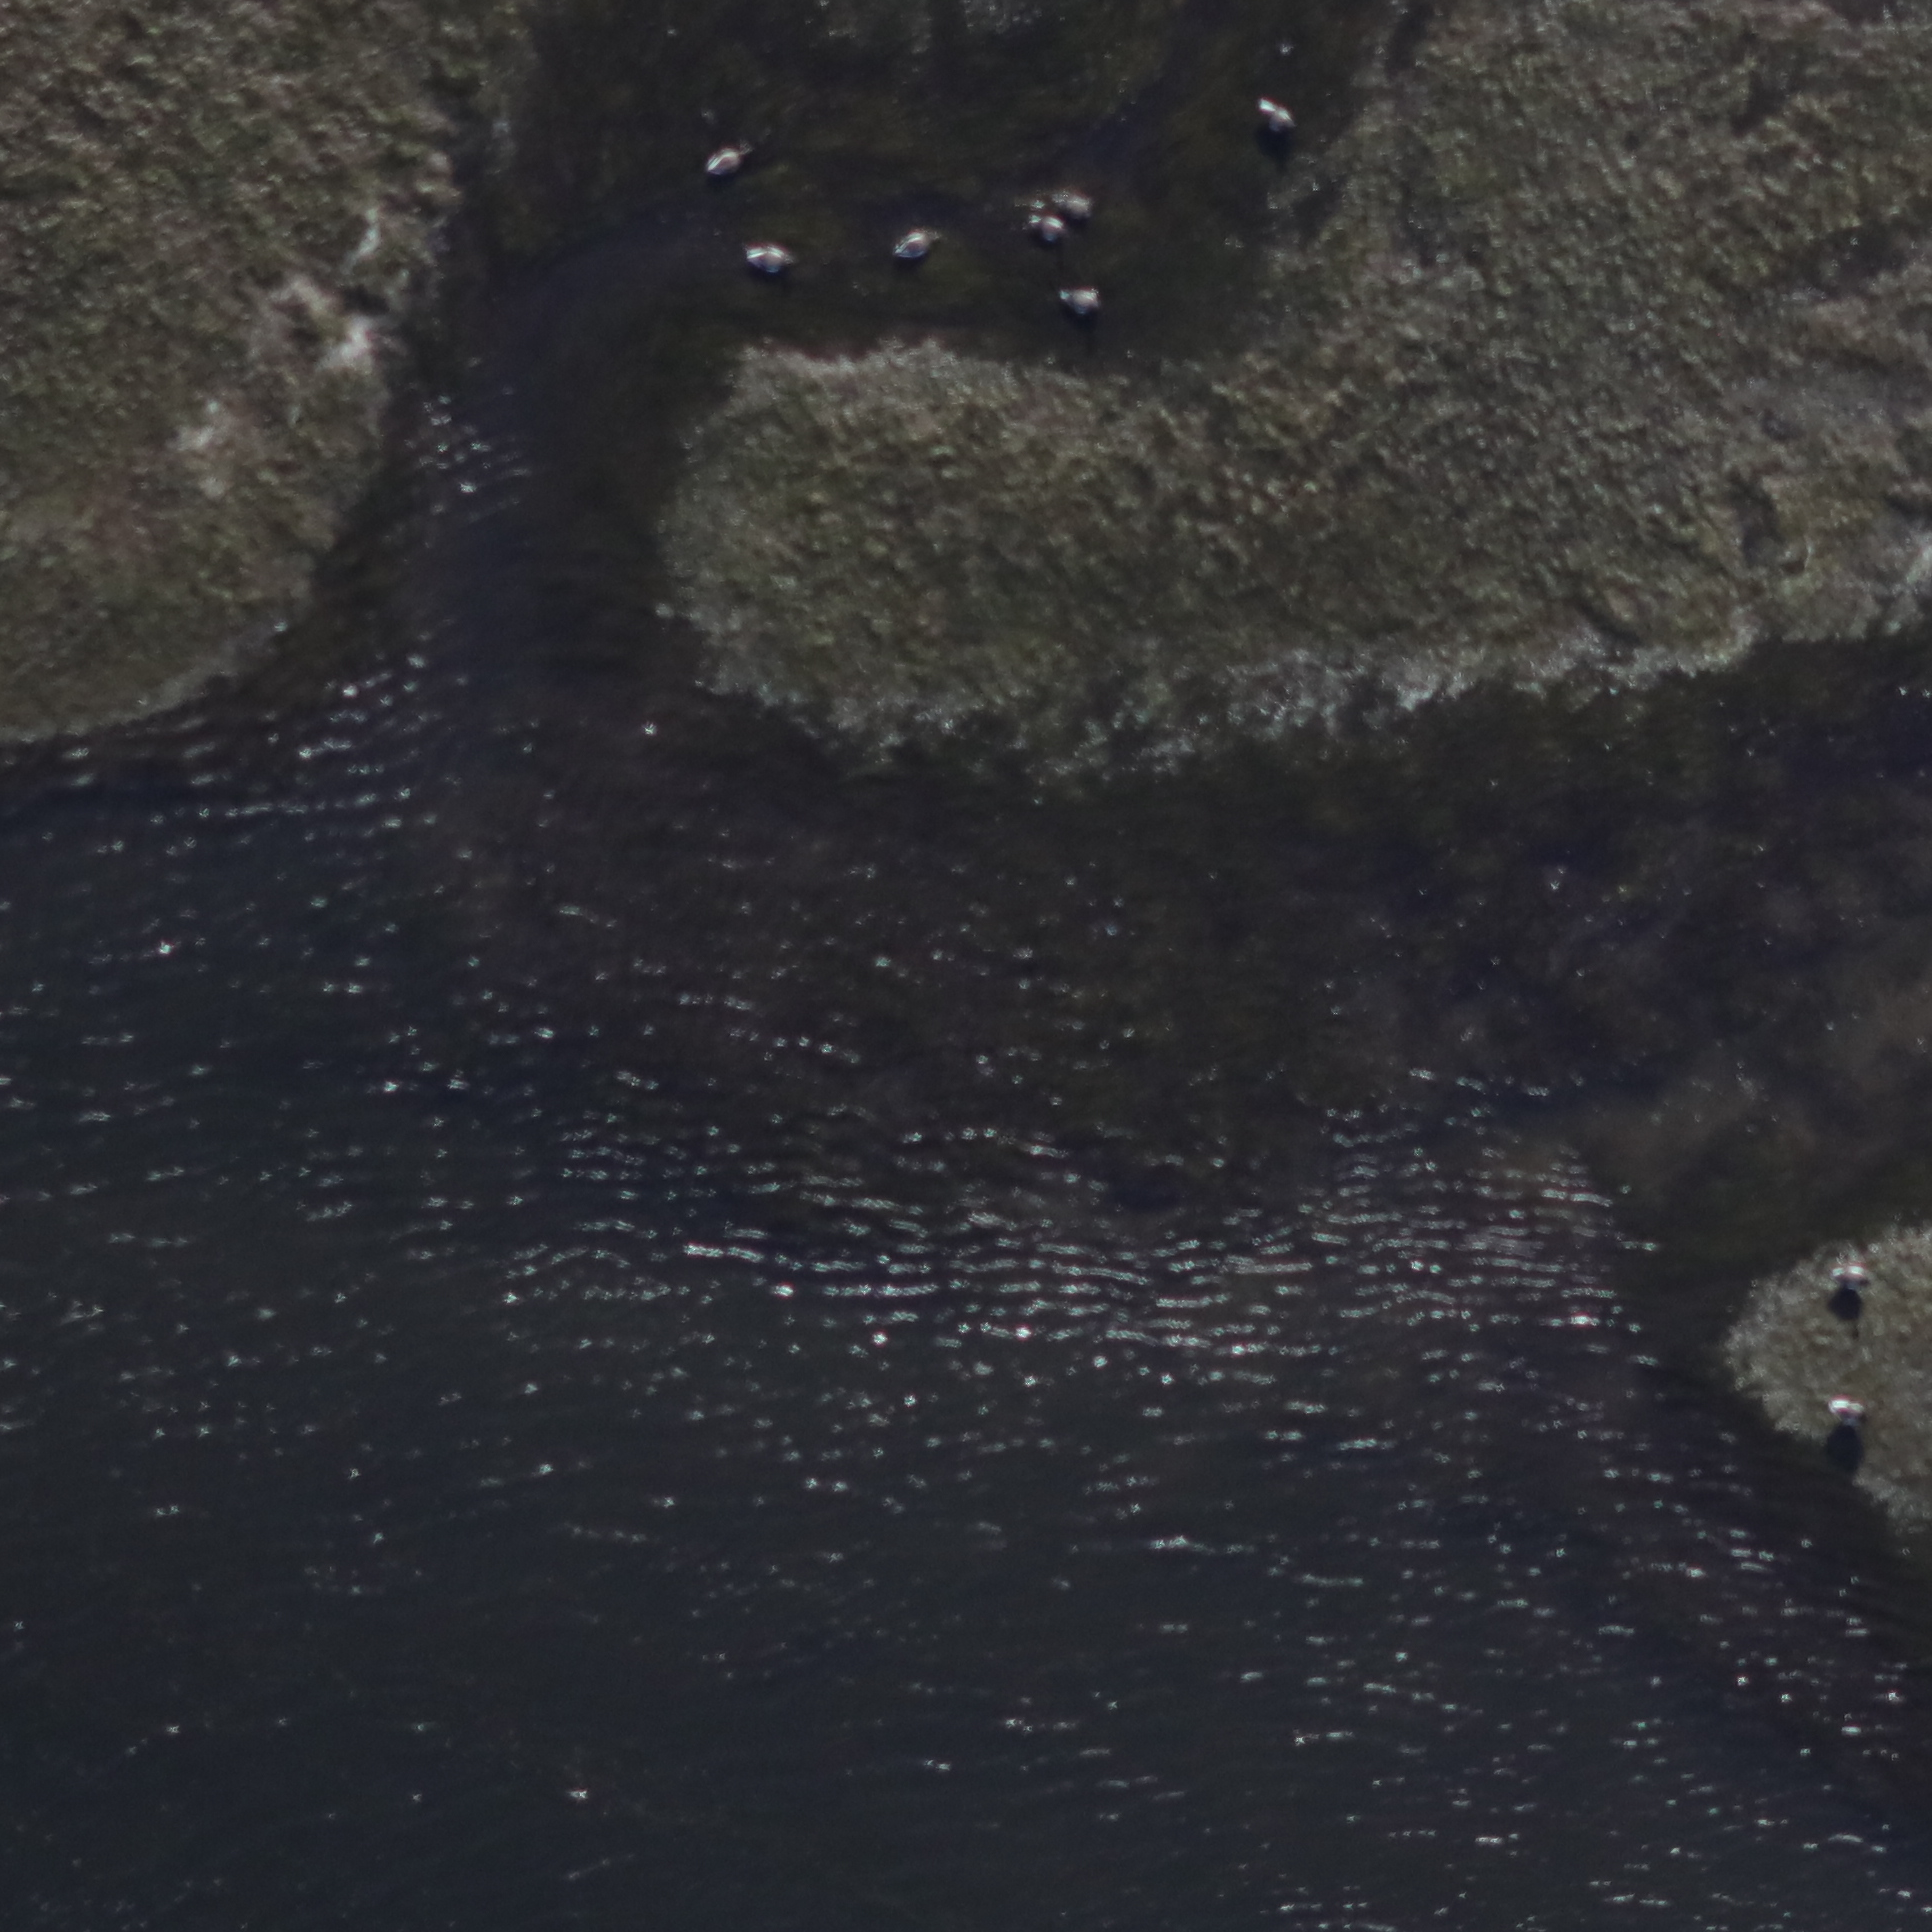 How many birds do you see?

9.